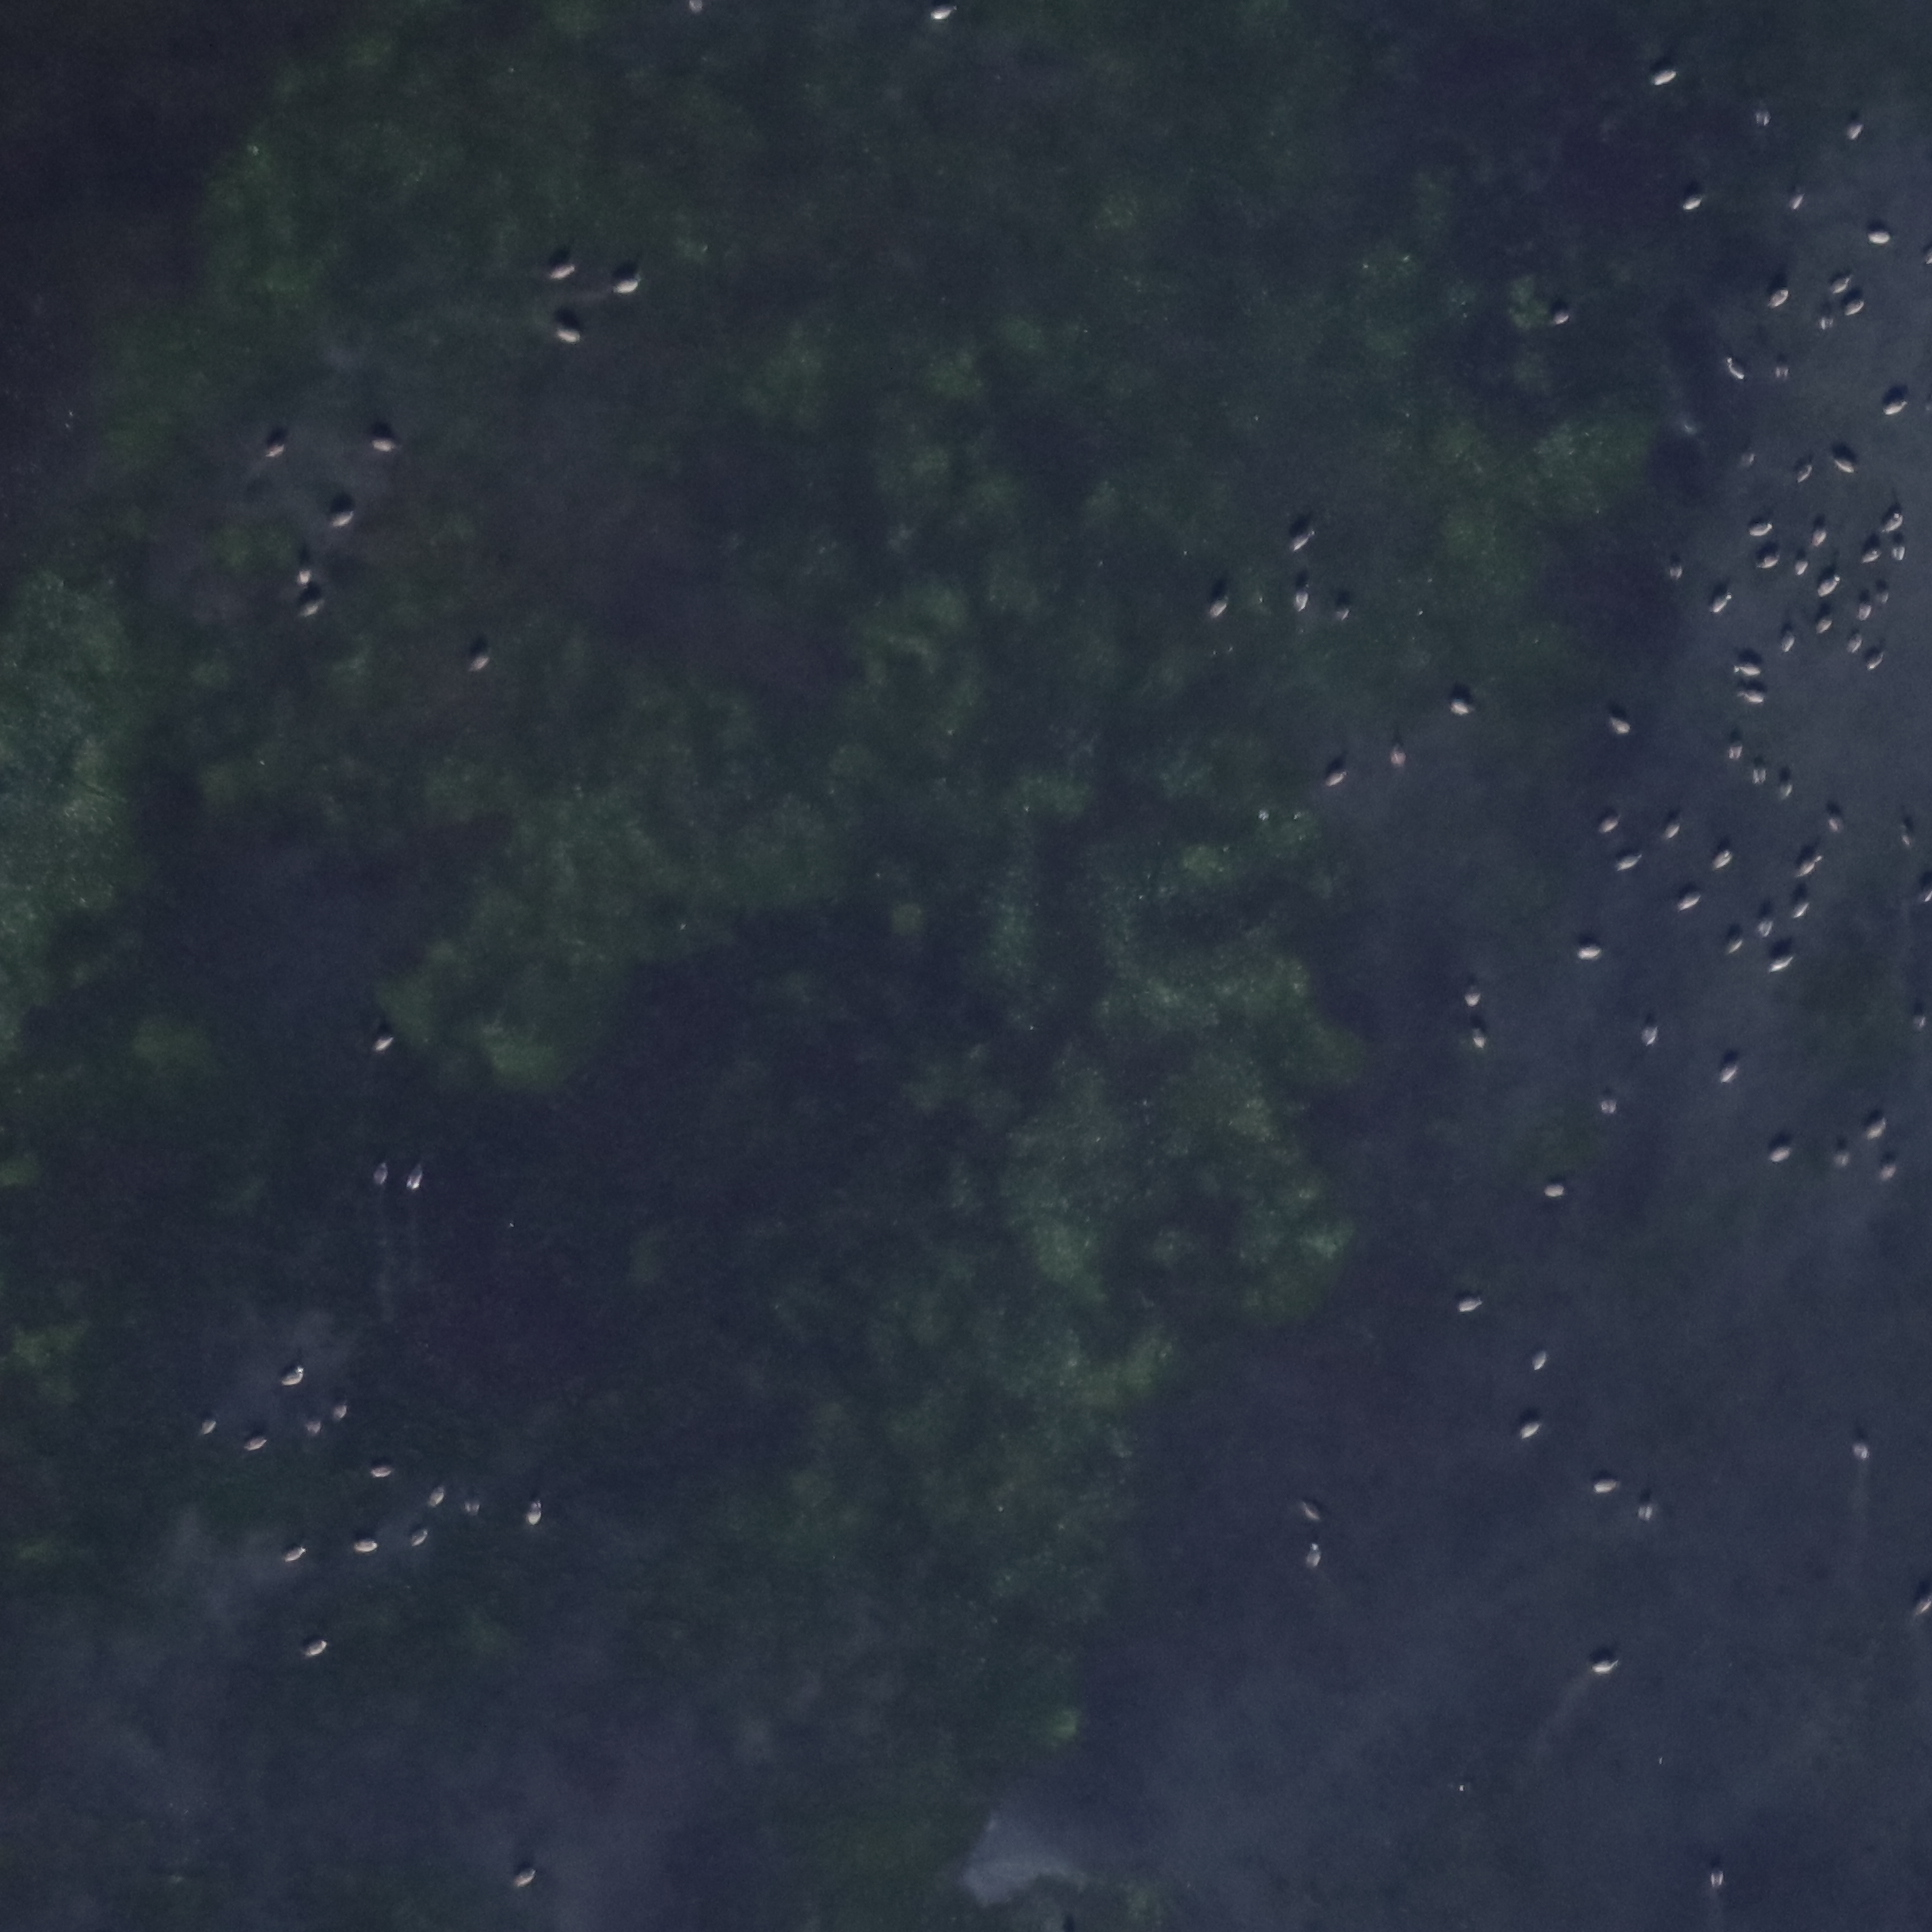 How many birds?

111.